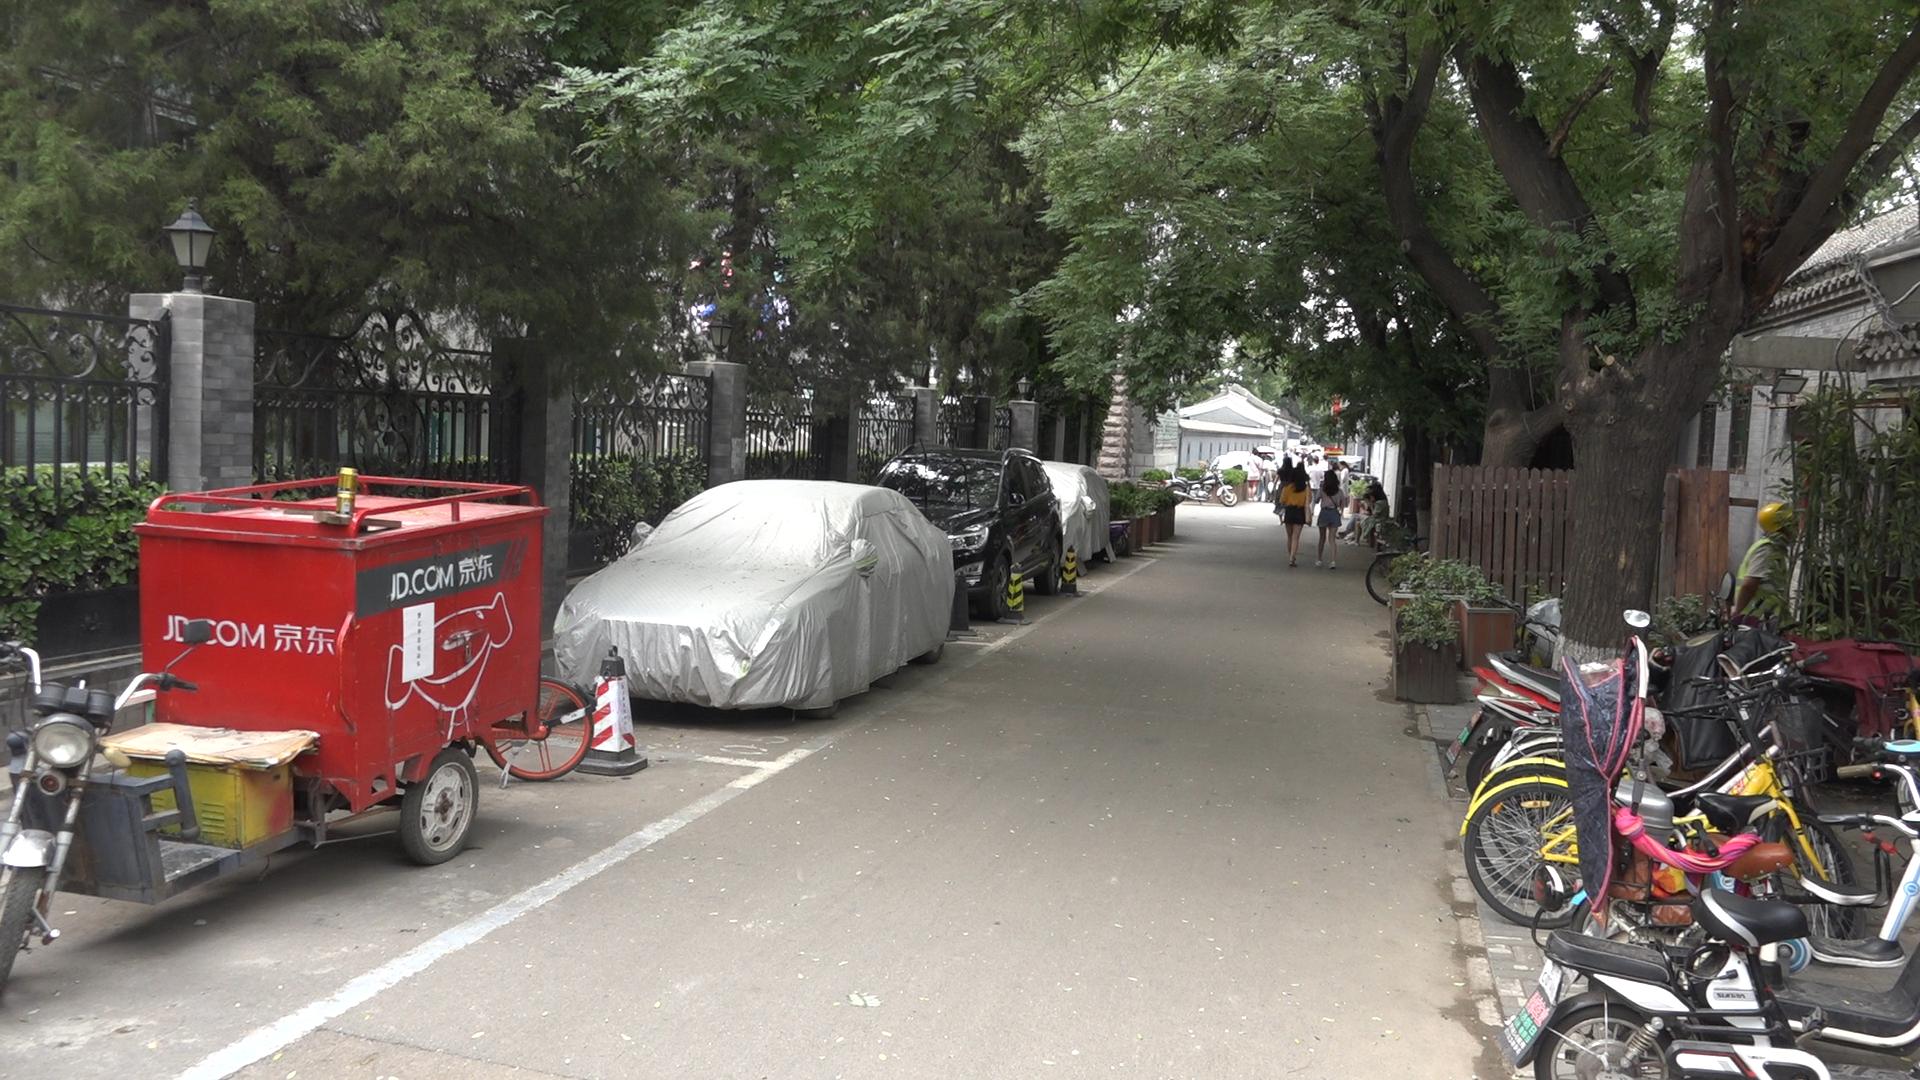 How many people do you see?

14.